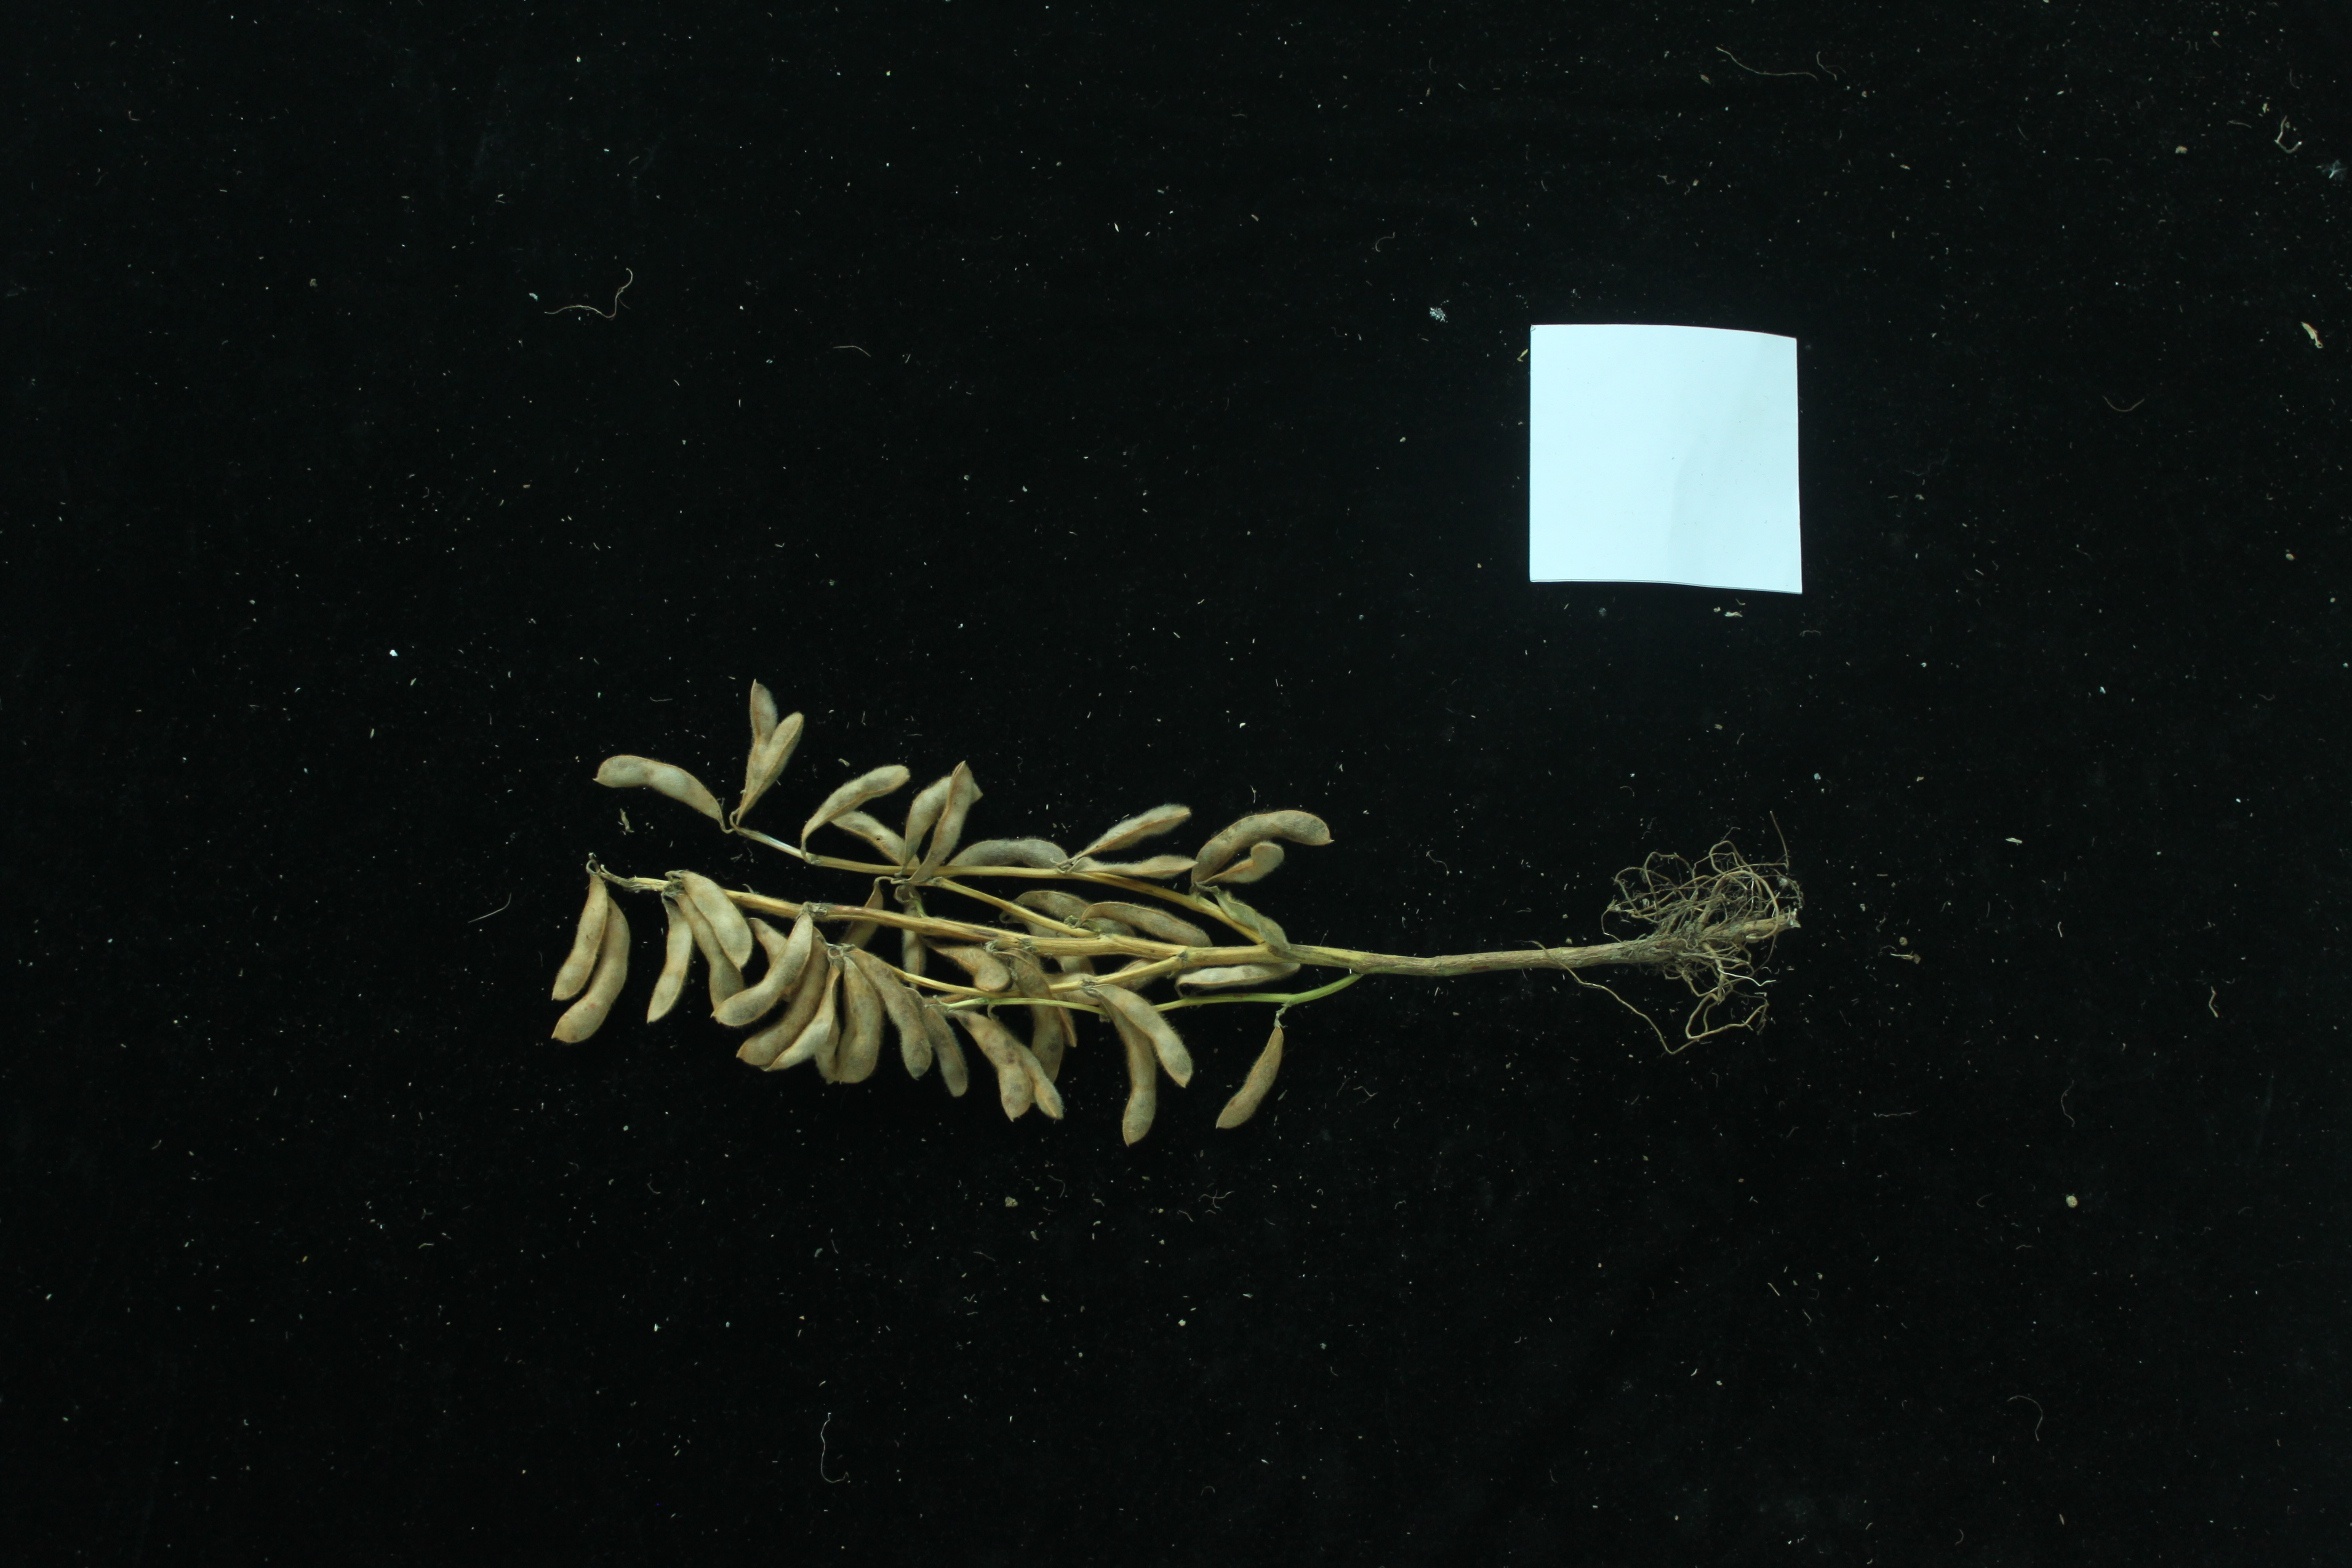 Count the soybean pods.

37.